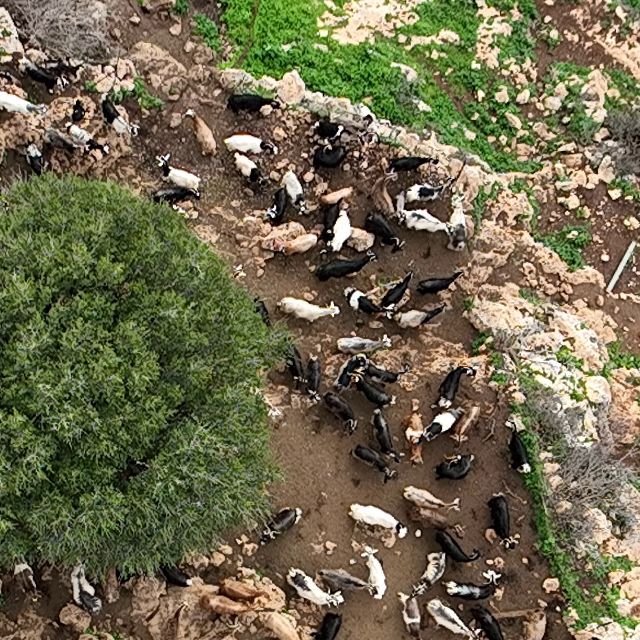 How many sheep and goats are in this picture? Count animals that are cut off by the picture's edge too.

76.